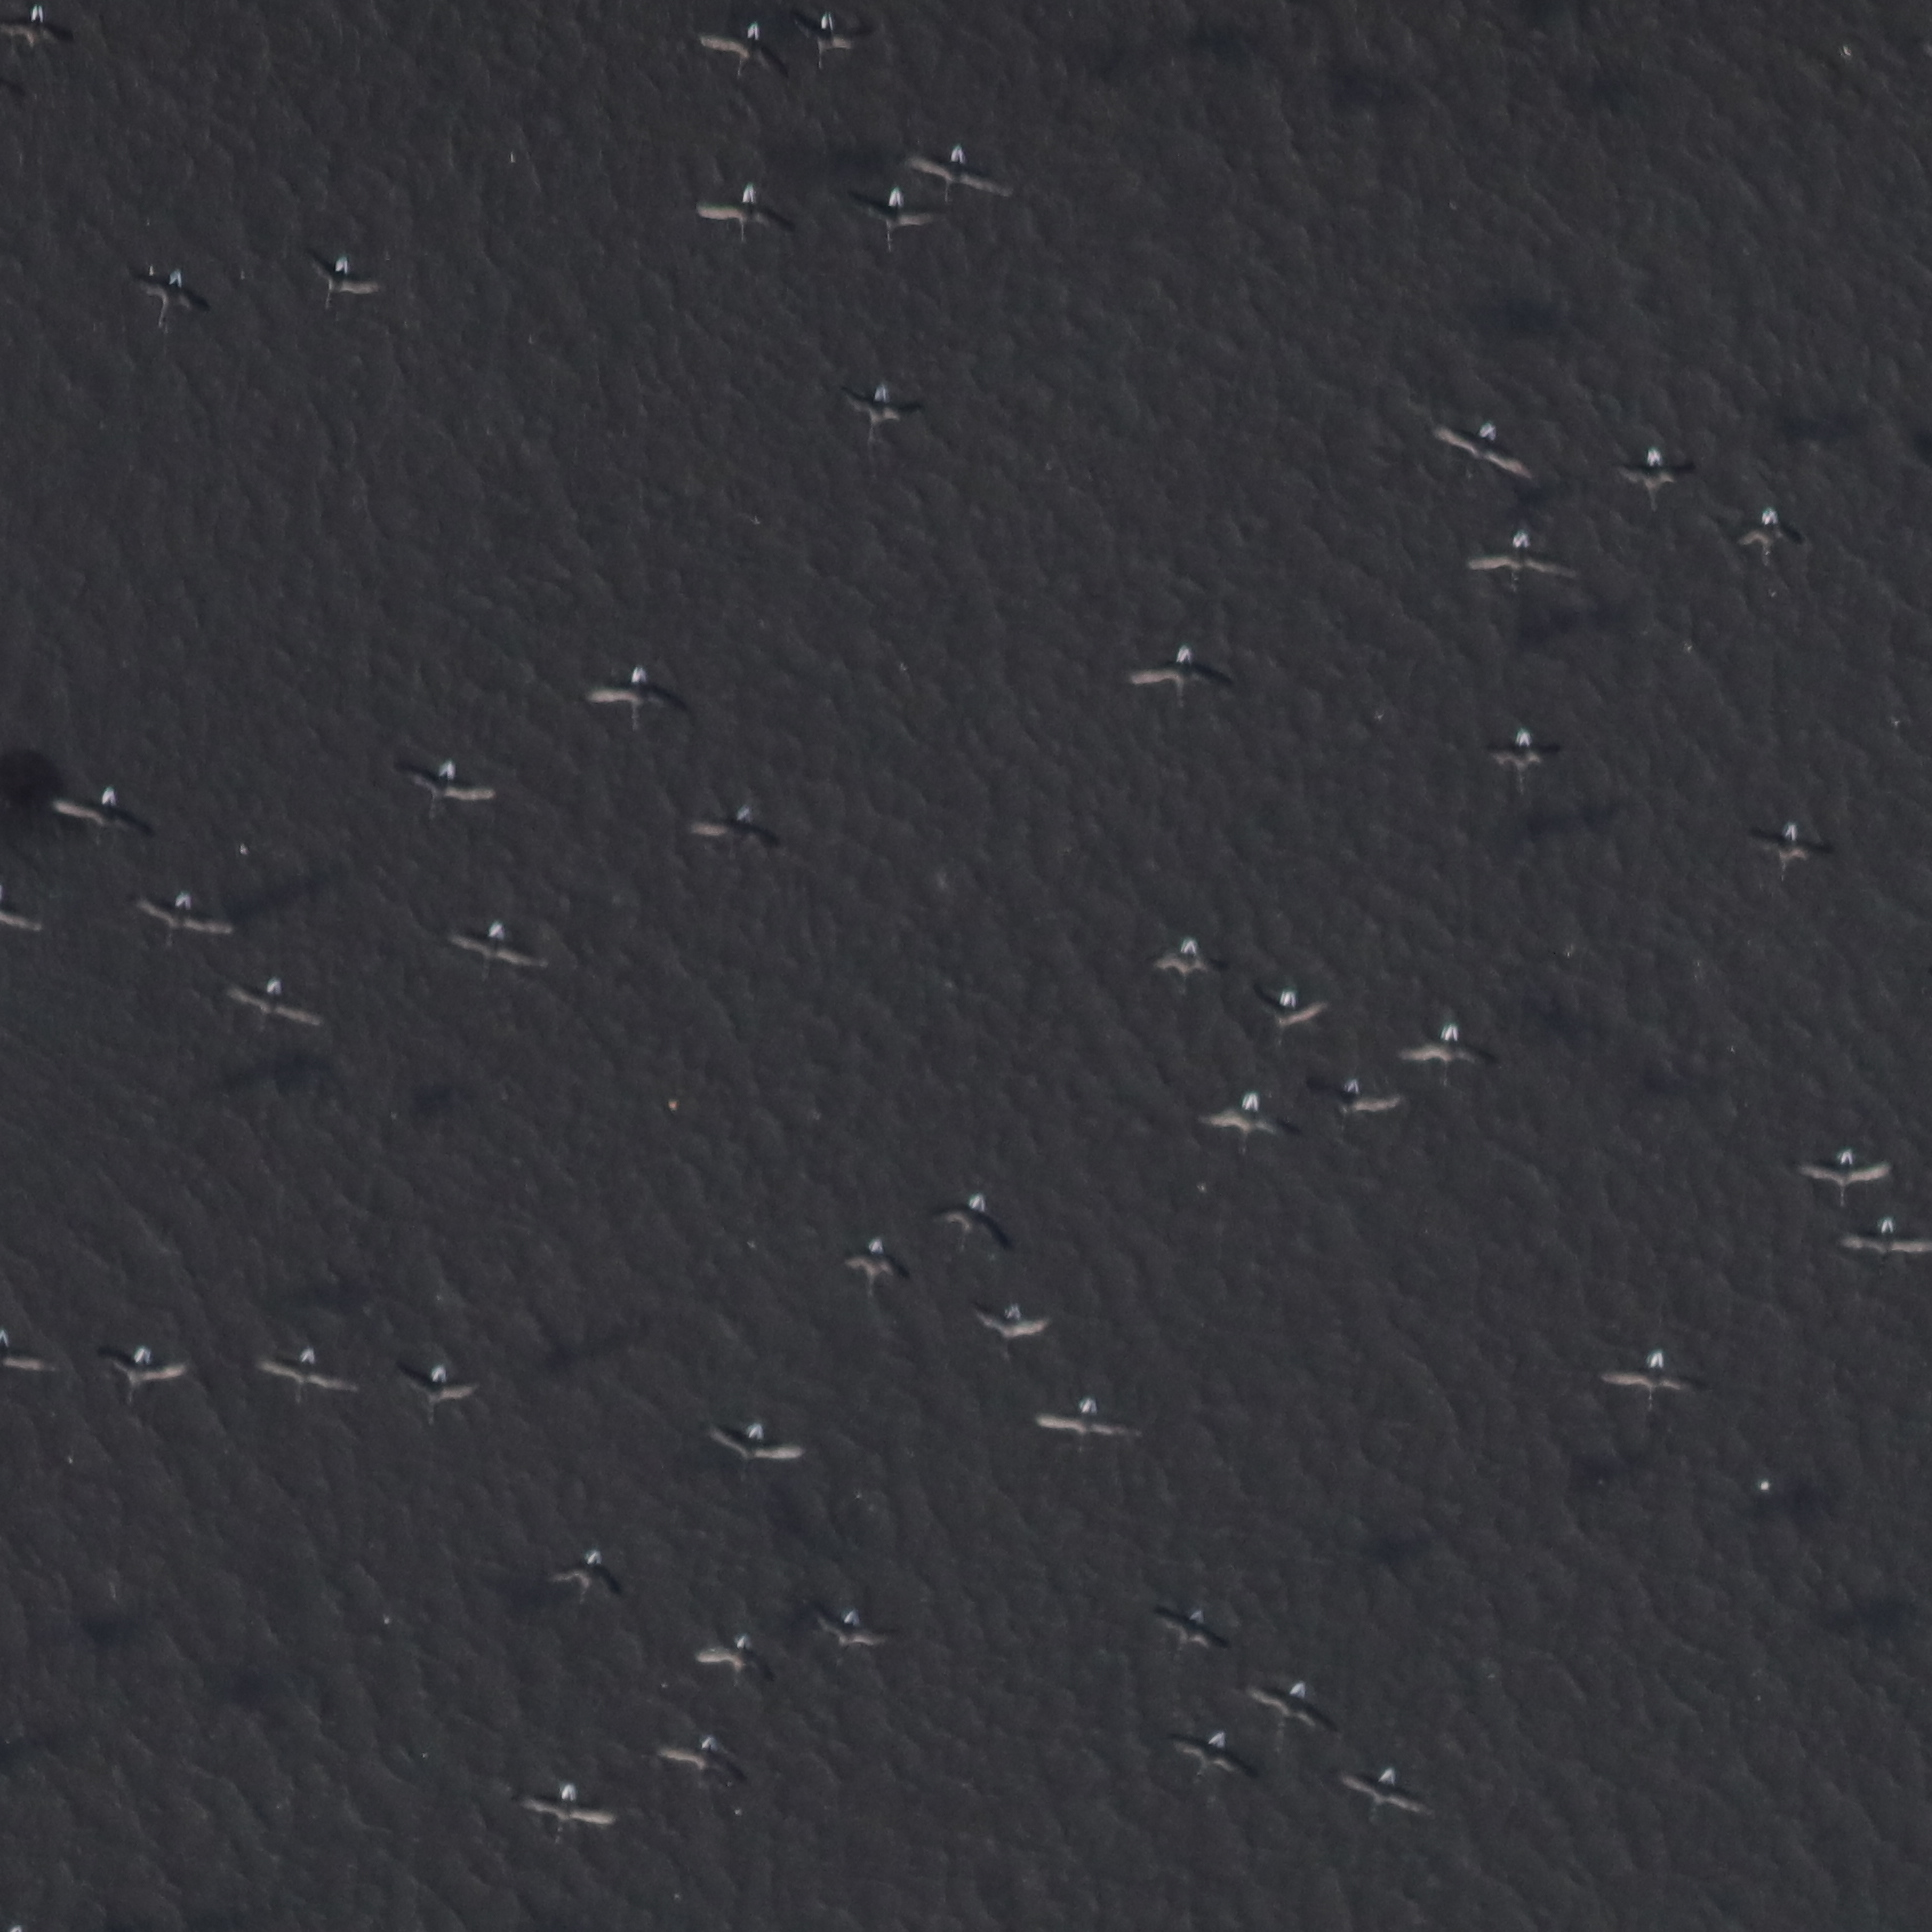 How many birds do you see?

48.